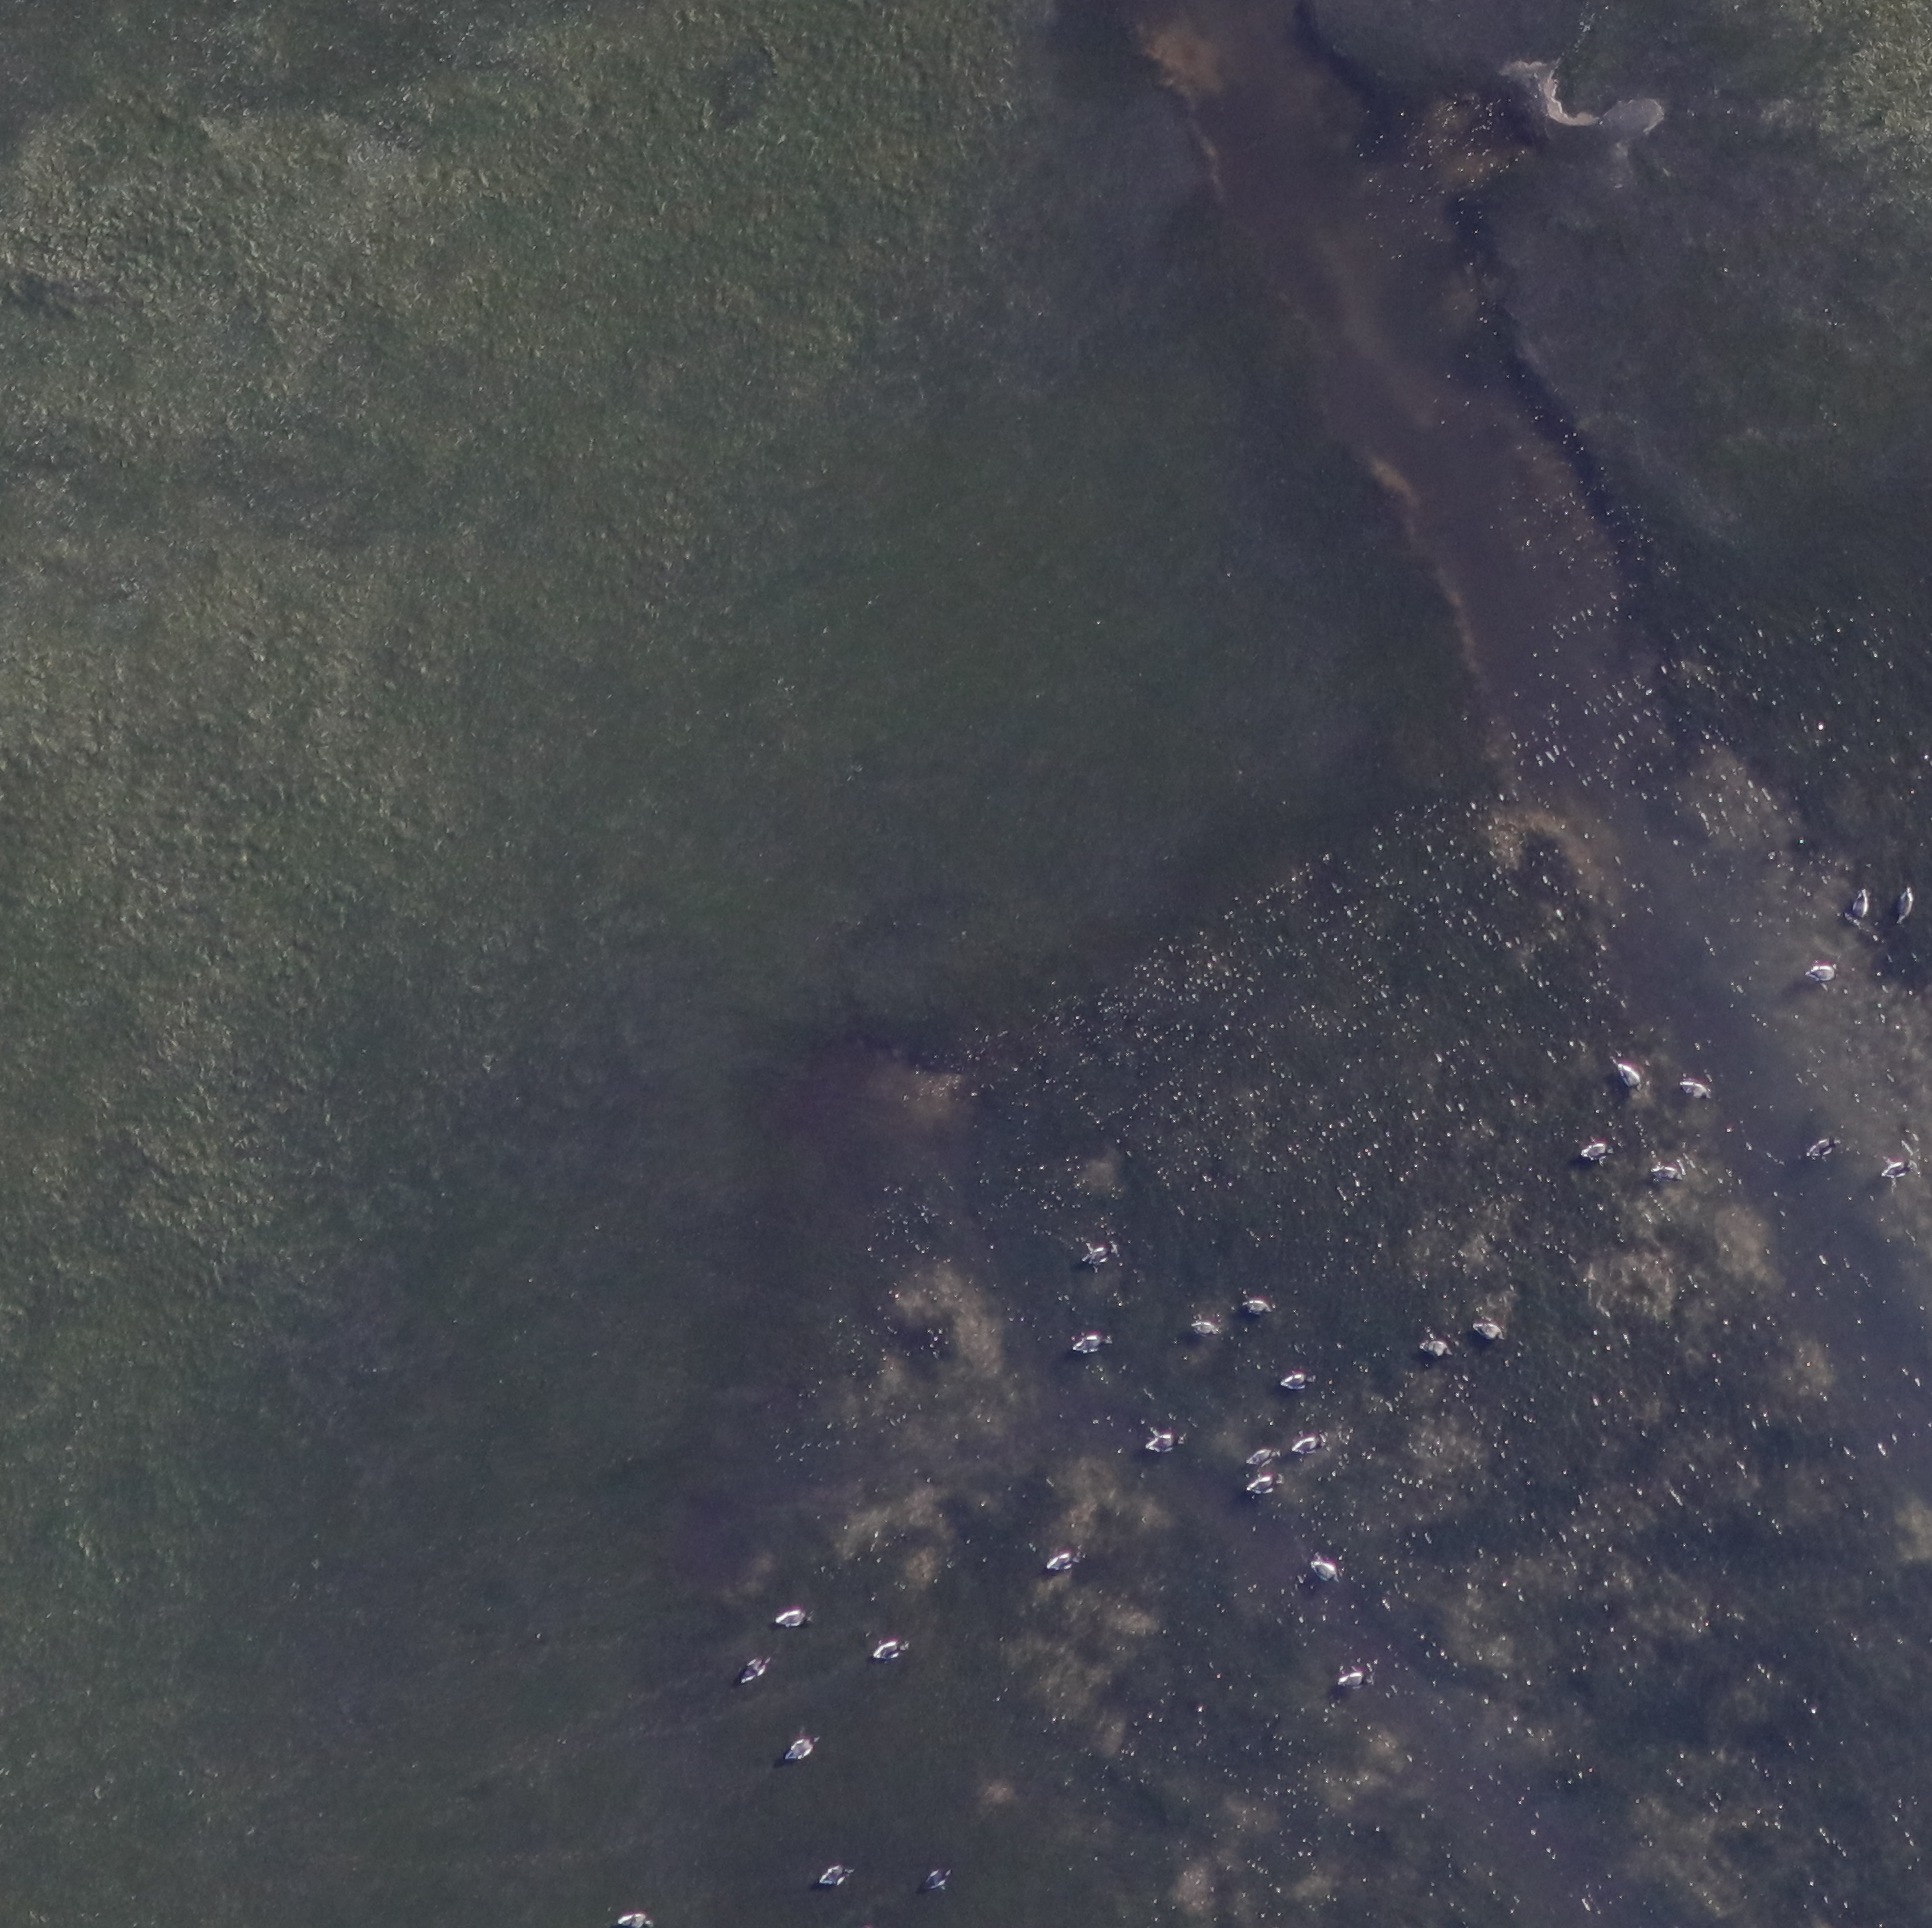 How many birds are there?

30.